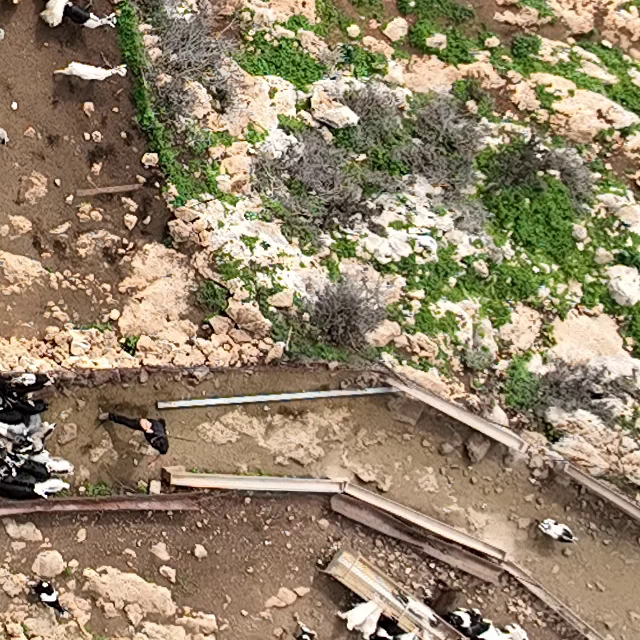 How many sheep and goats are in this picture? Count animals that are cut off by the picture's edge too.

30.